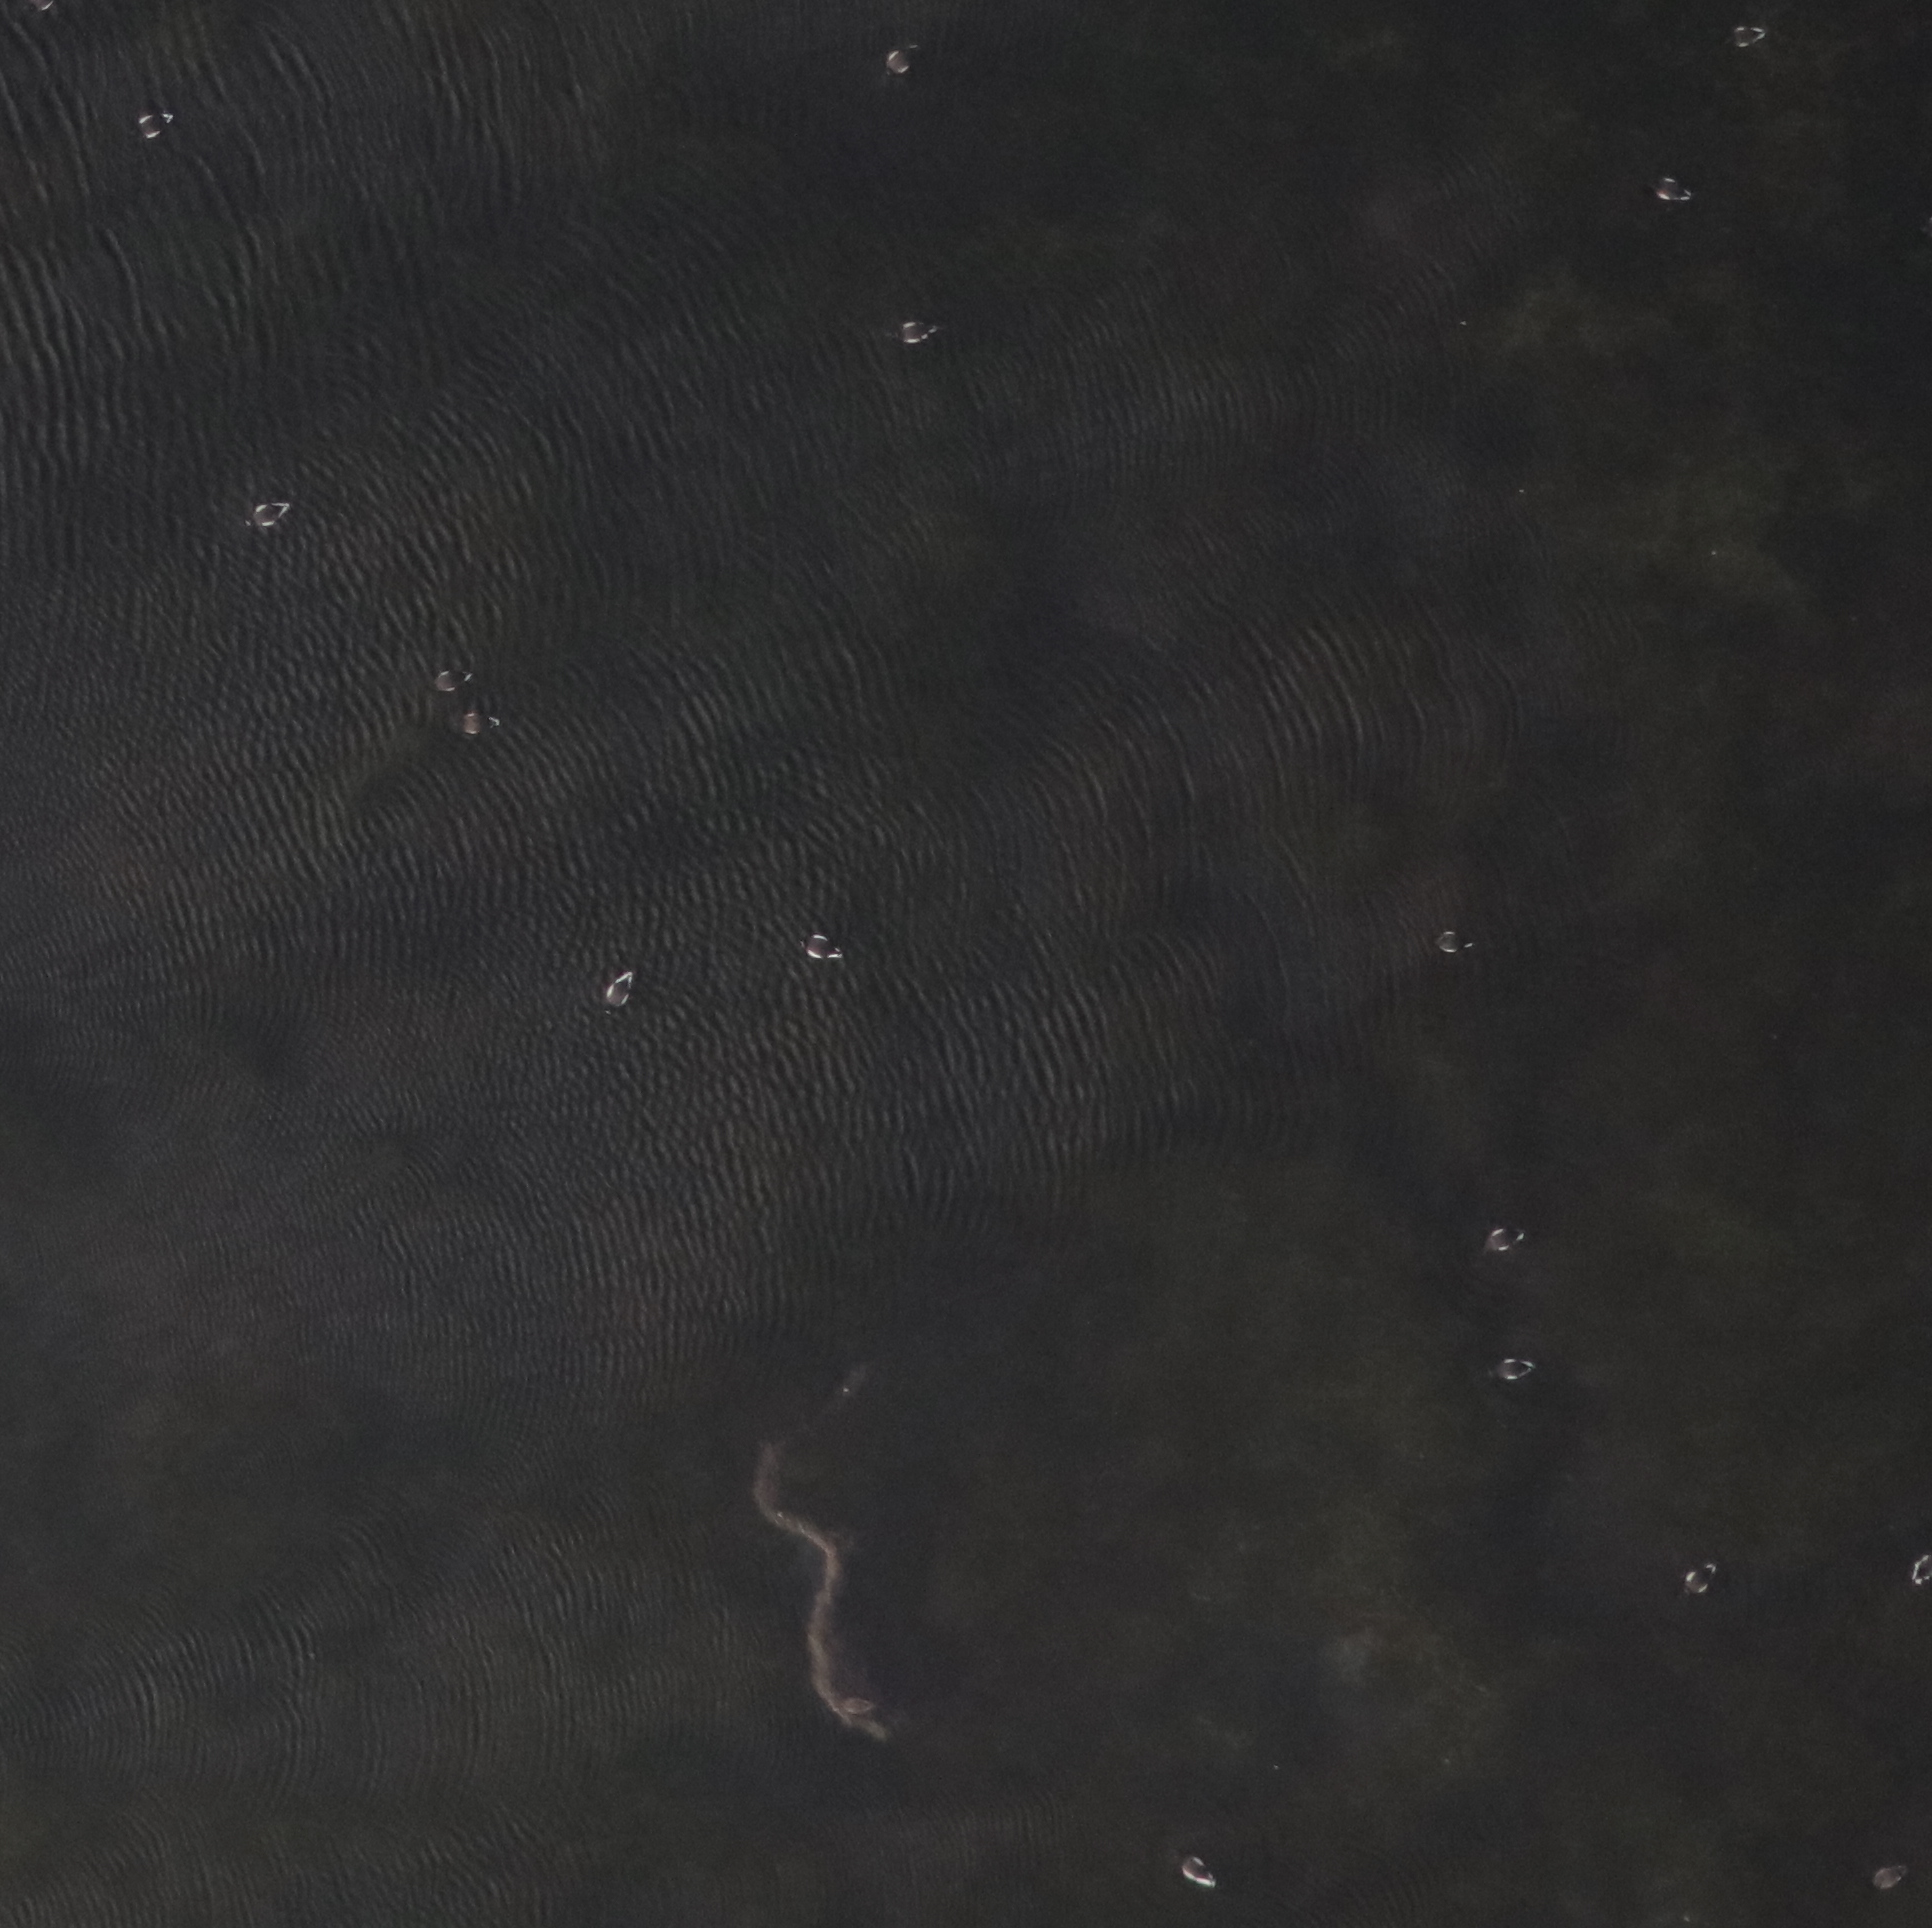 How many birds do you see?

18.